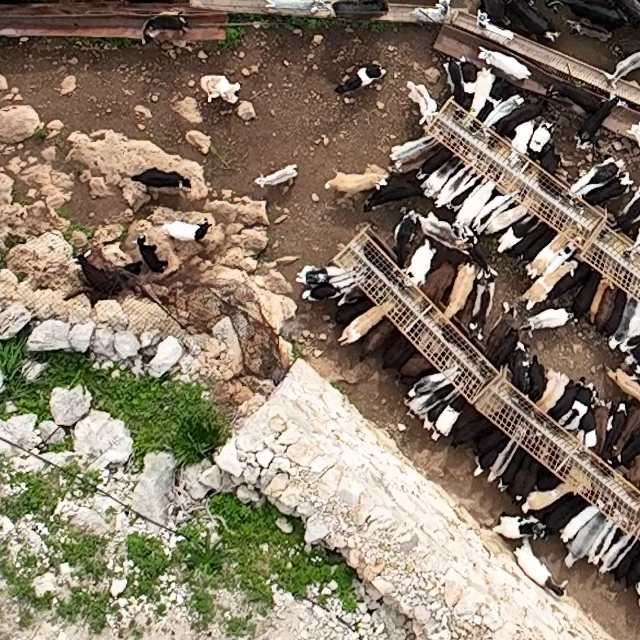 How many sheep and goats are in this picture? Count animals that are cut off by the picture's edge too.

109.